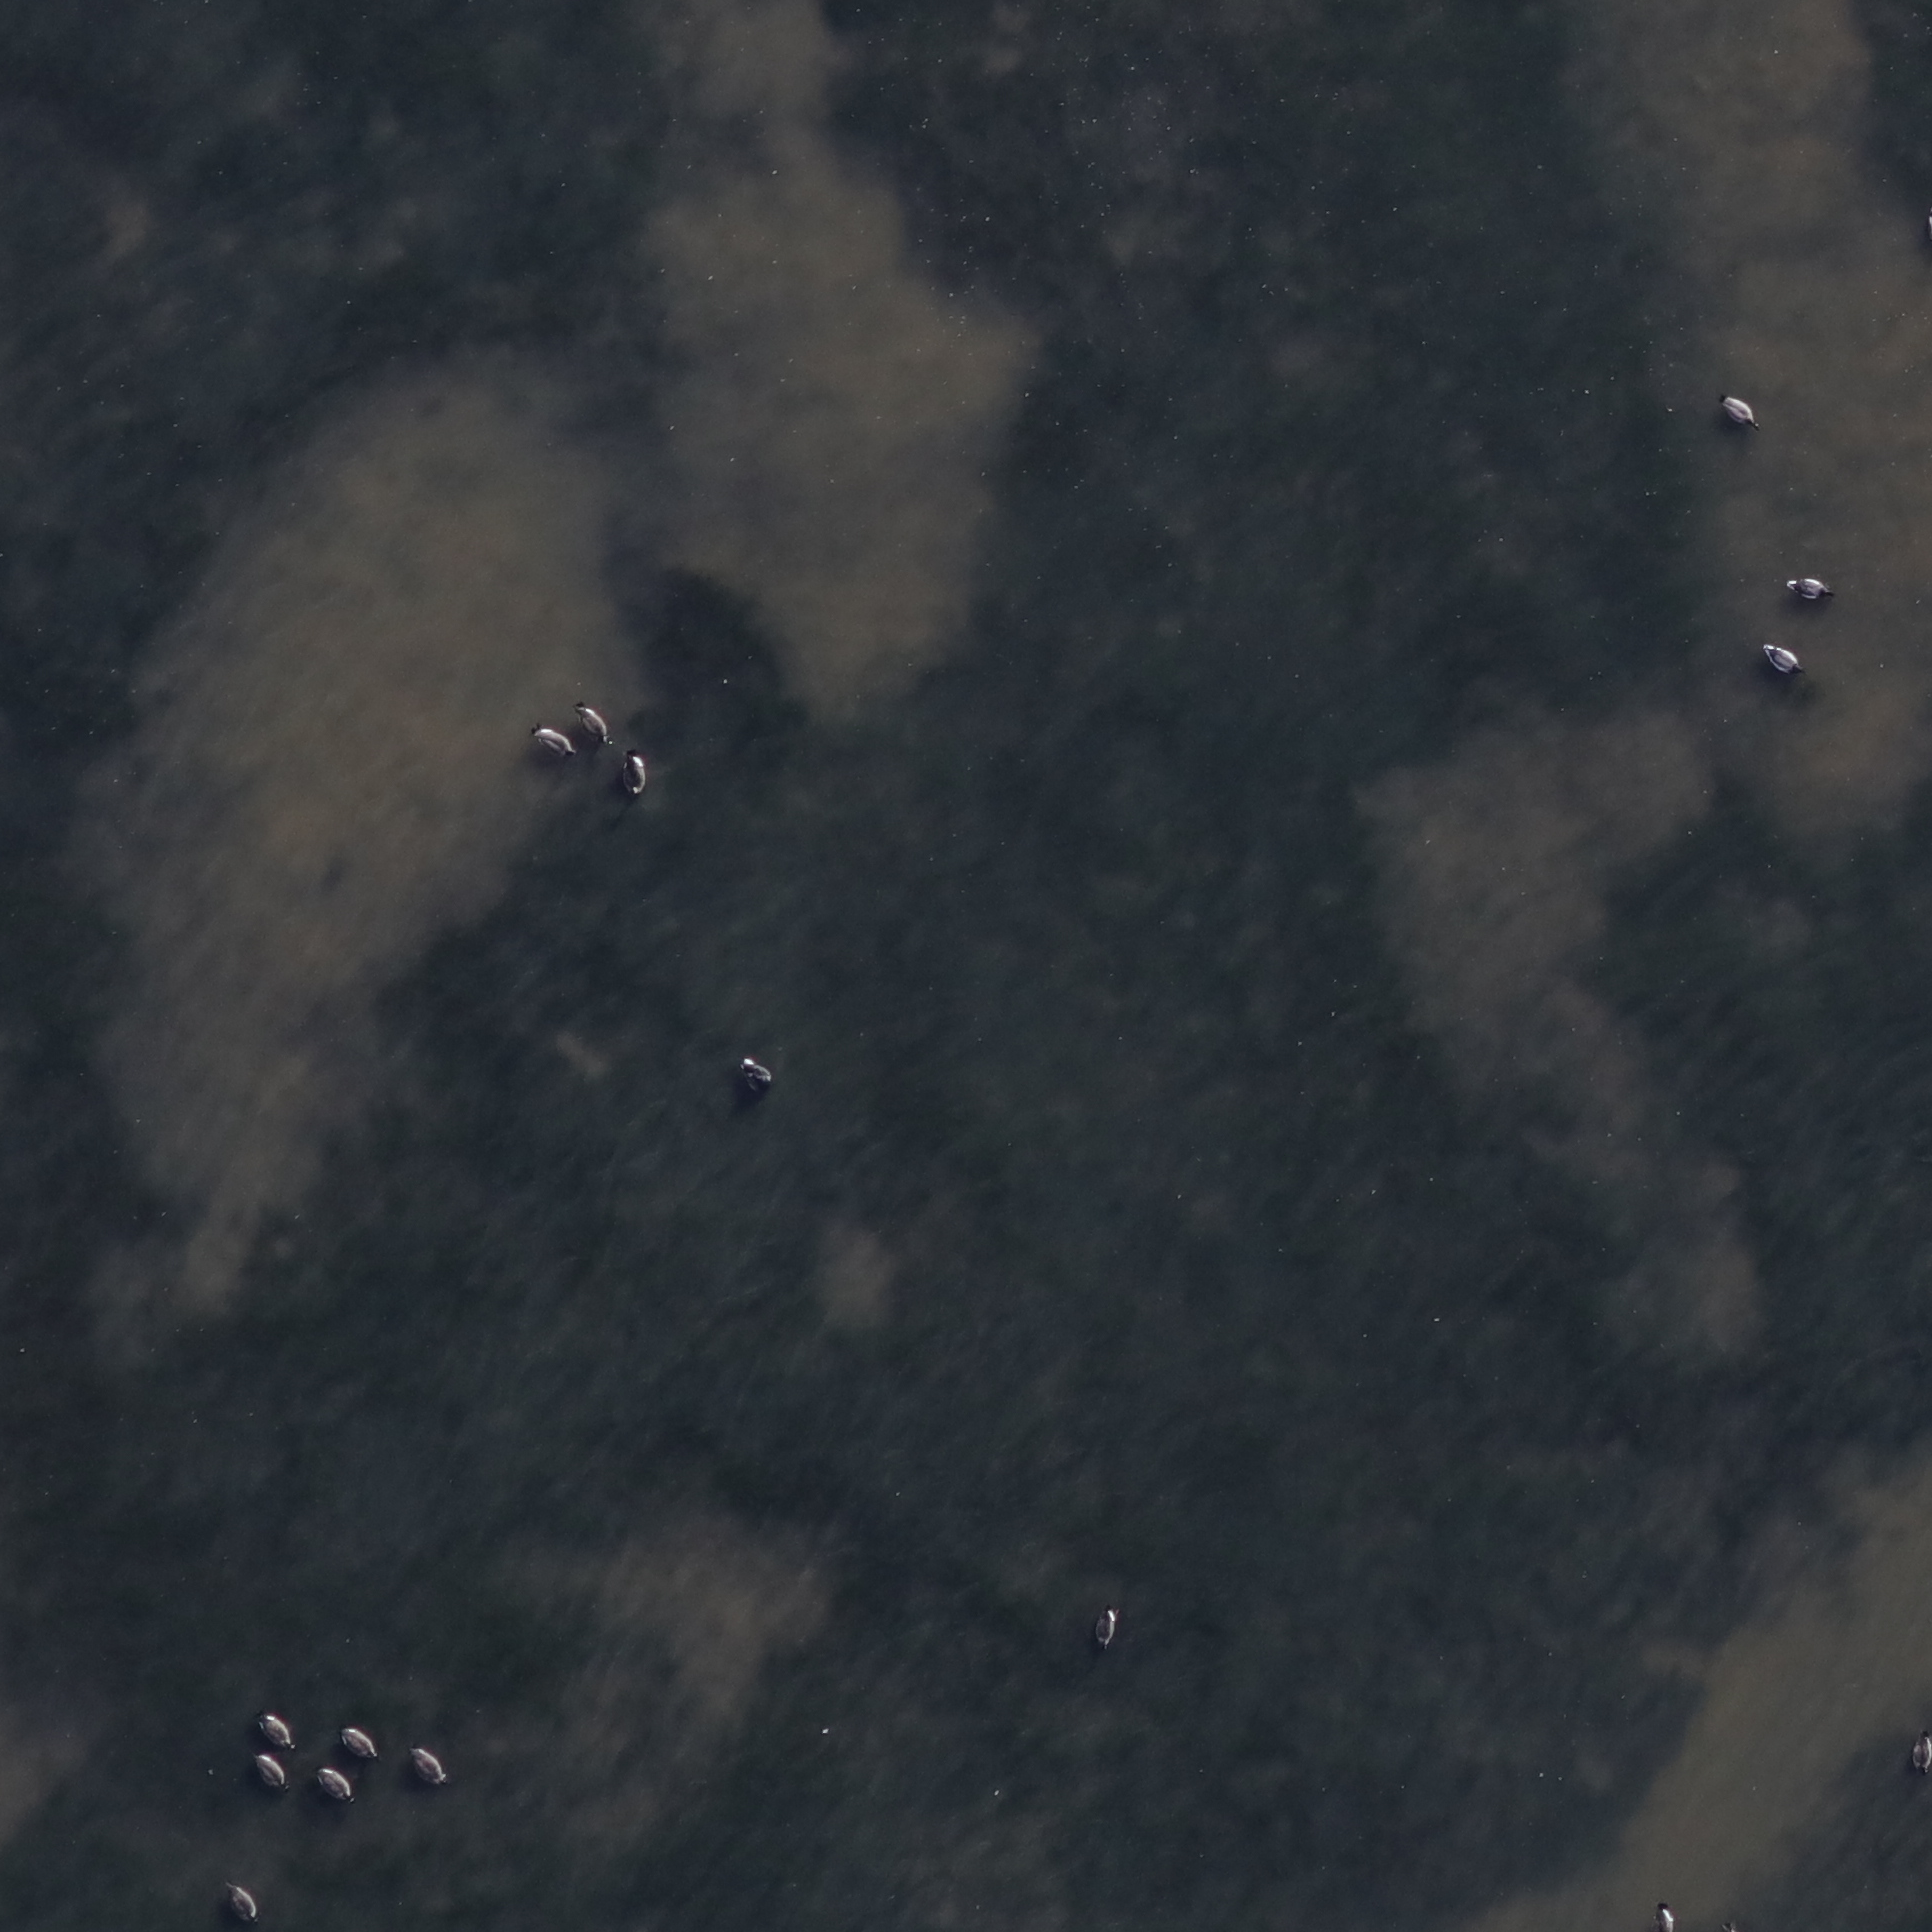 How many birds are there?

16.